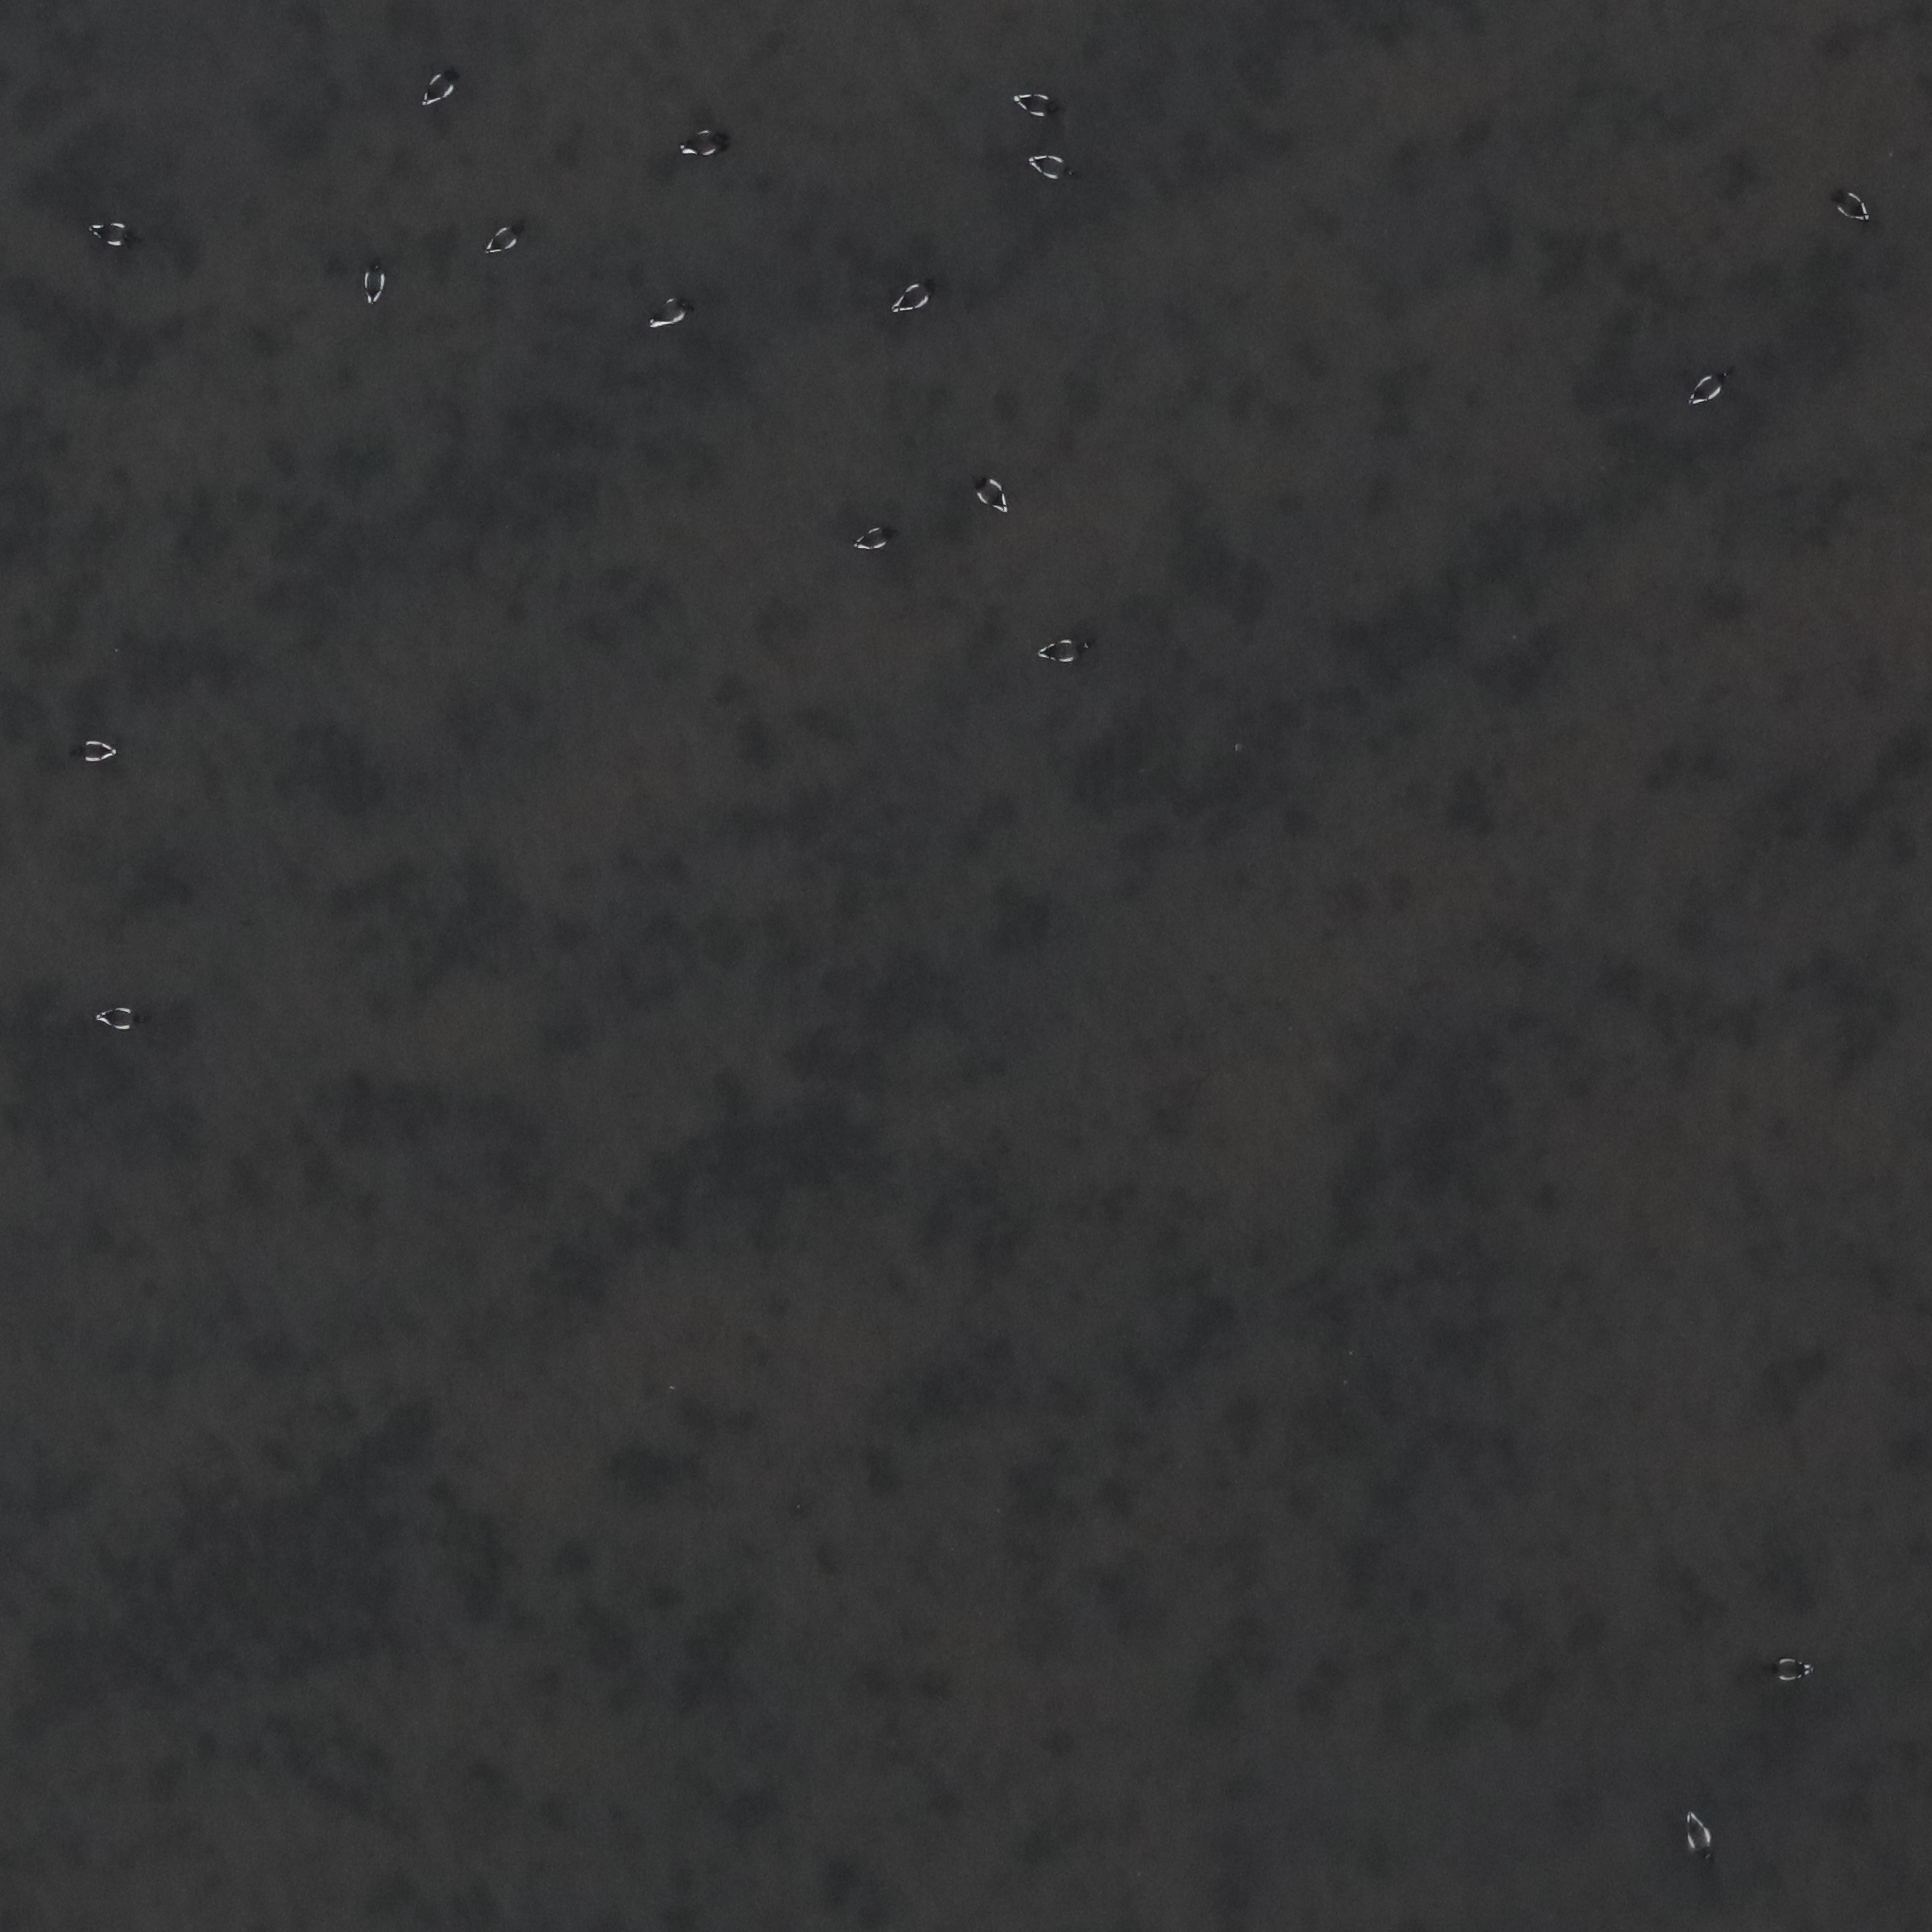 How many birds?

18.